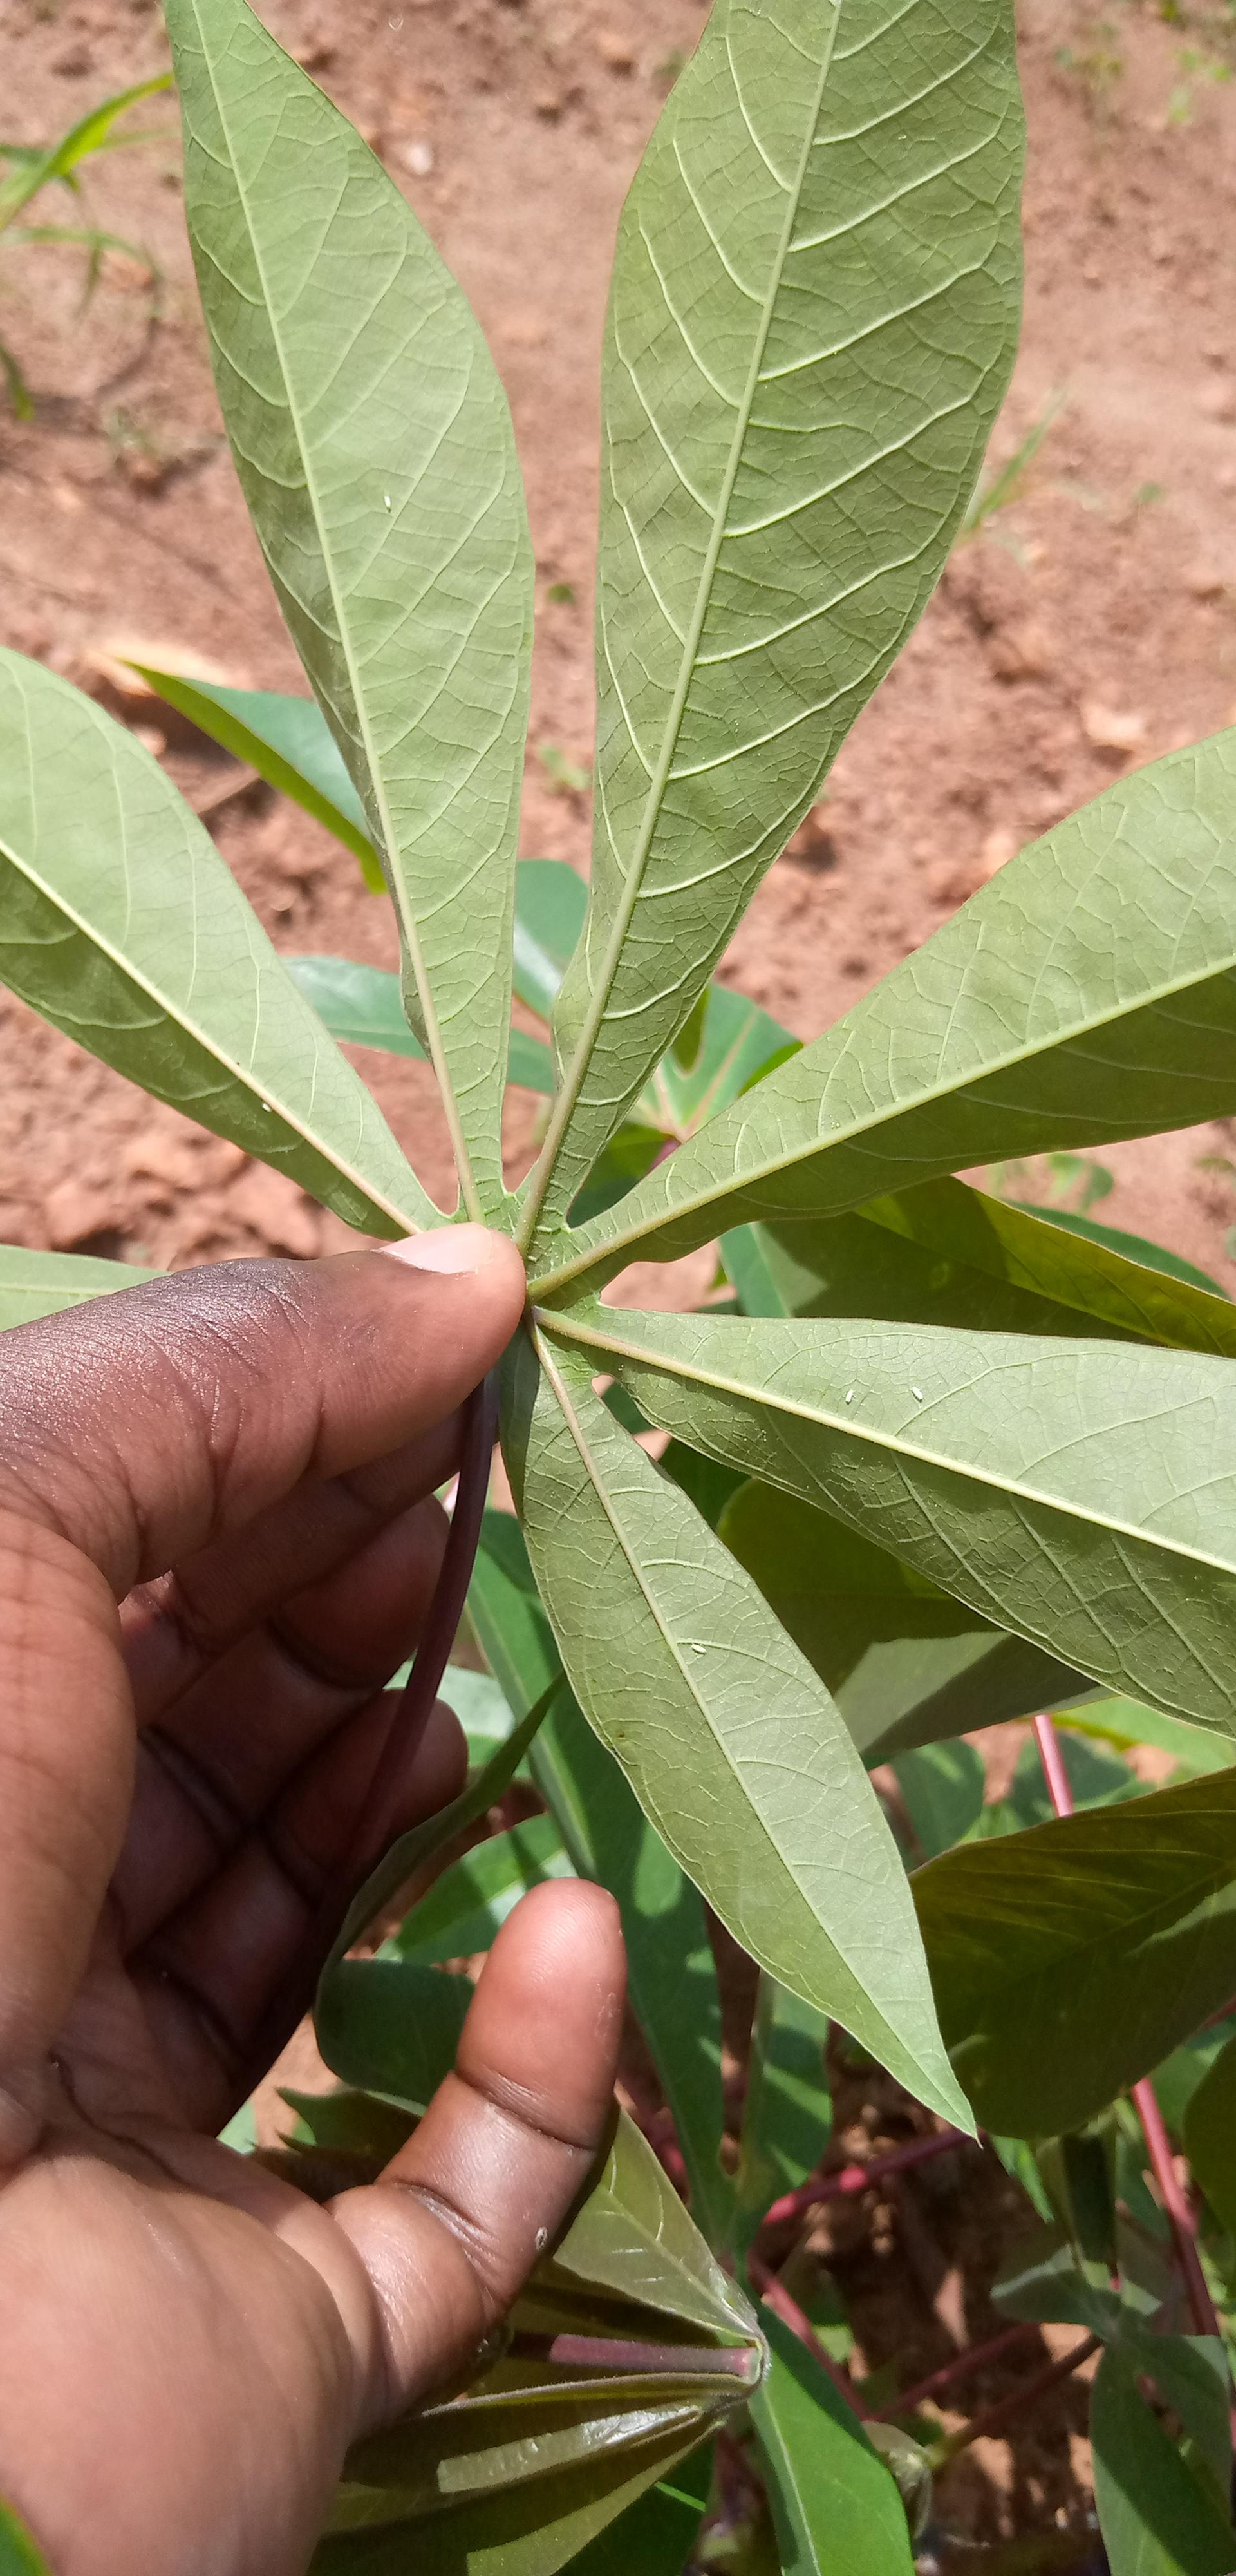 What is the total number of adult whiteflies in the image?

5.